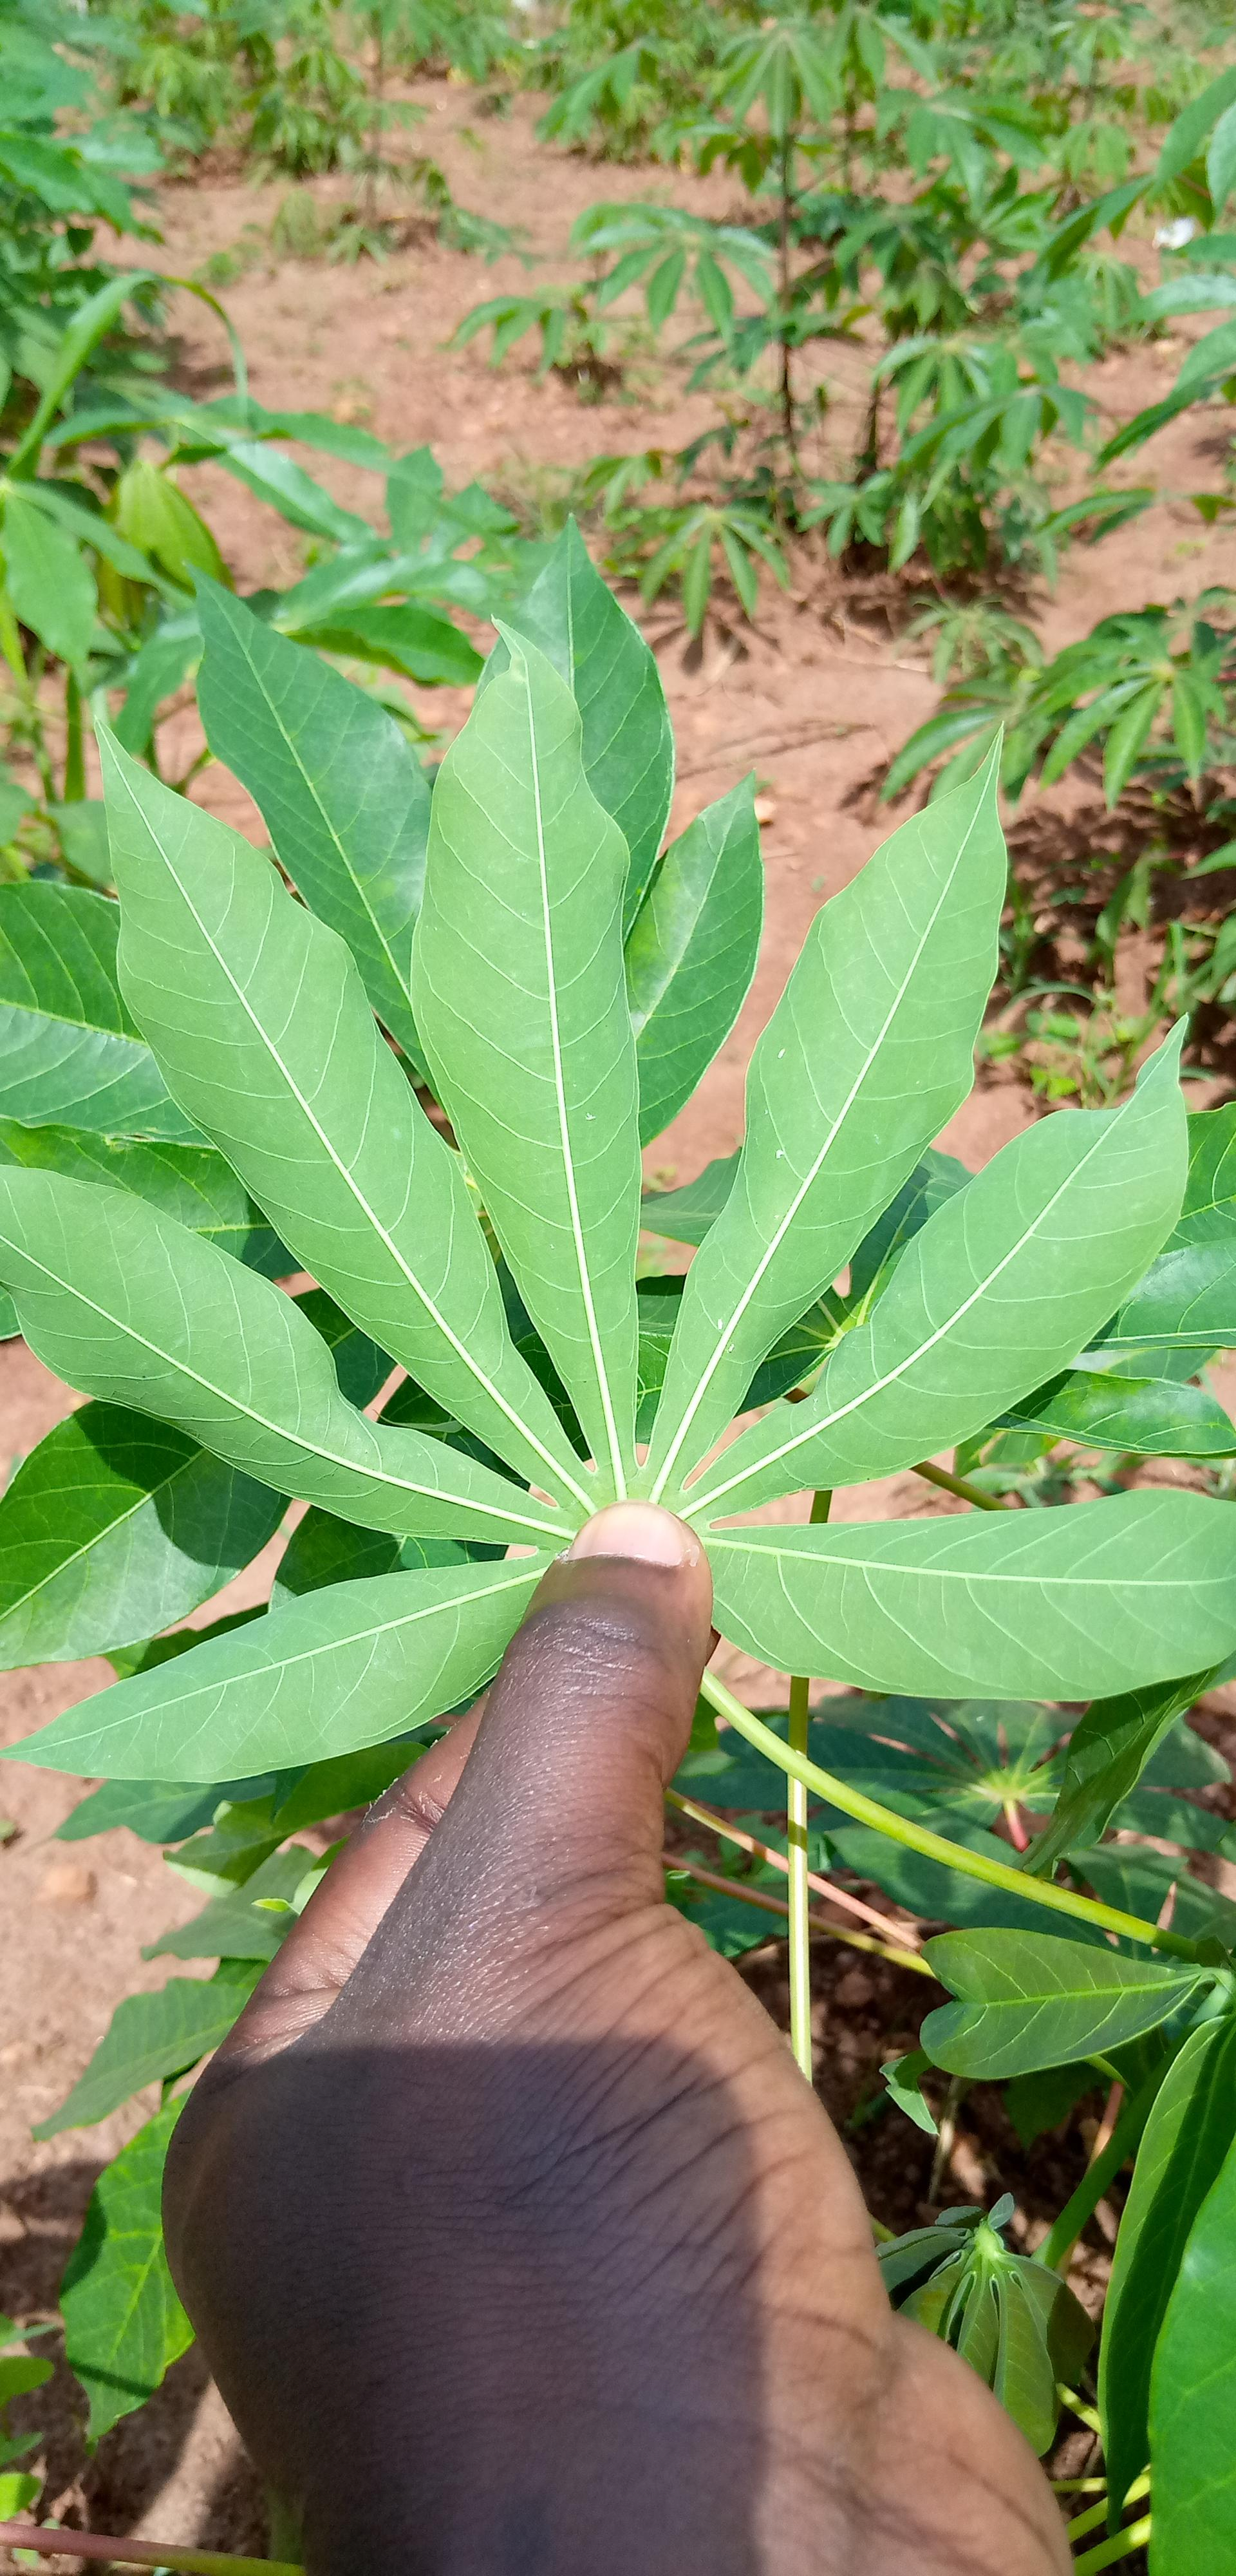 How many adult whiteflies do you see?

5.